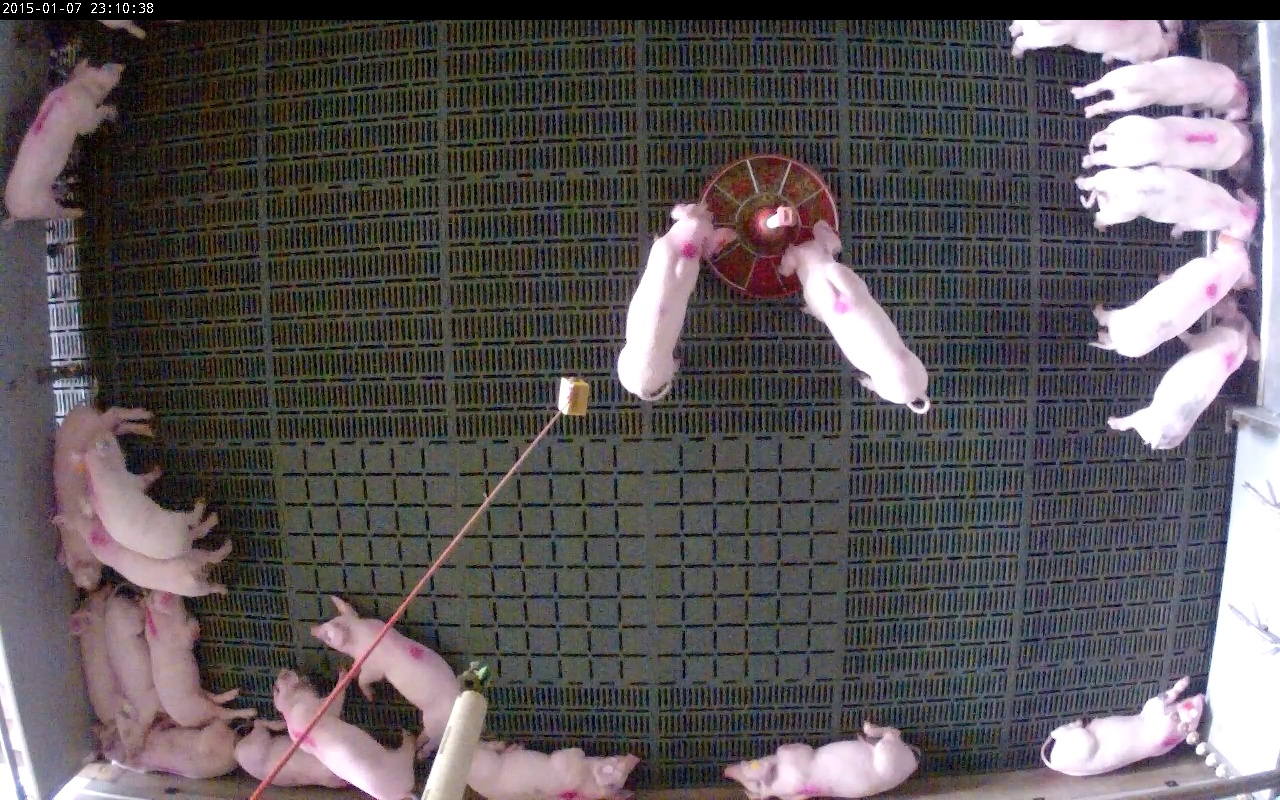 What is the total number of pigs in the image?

22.